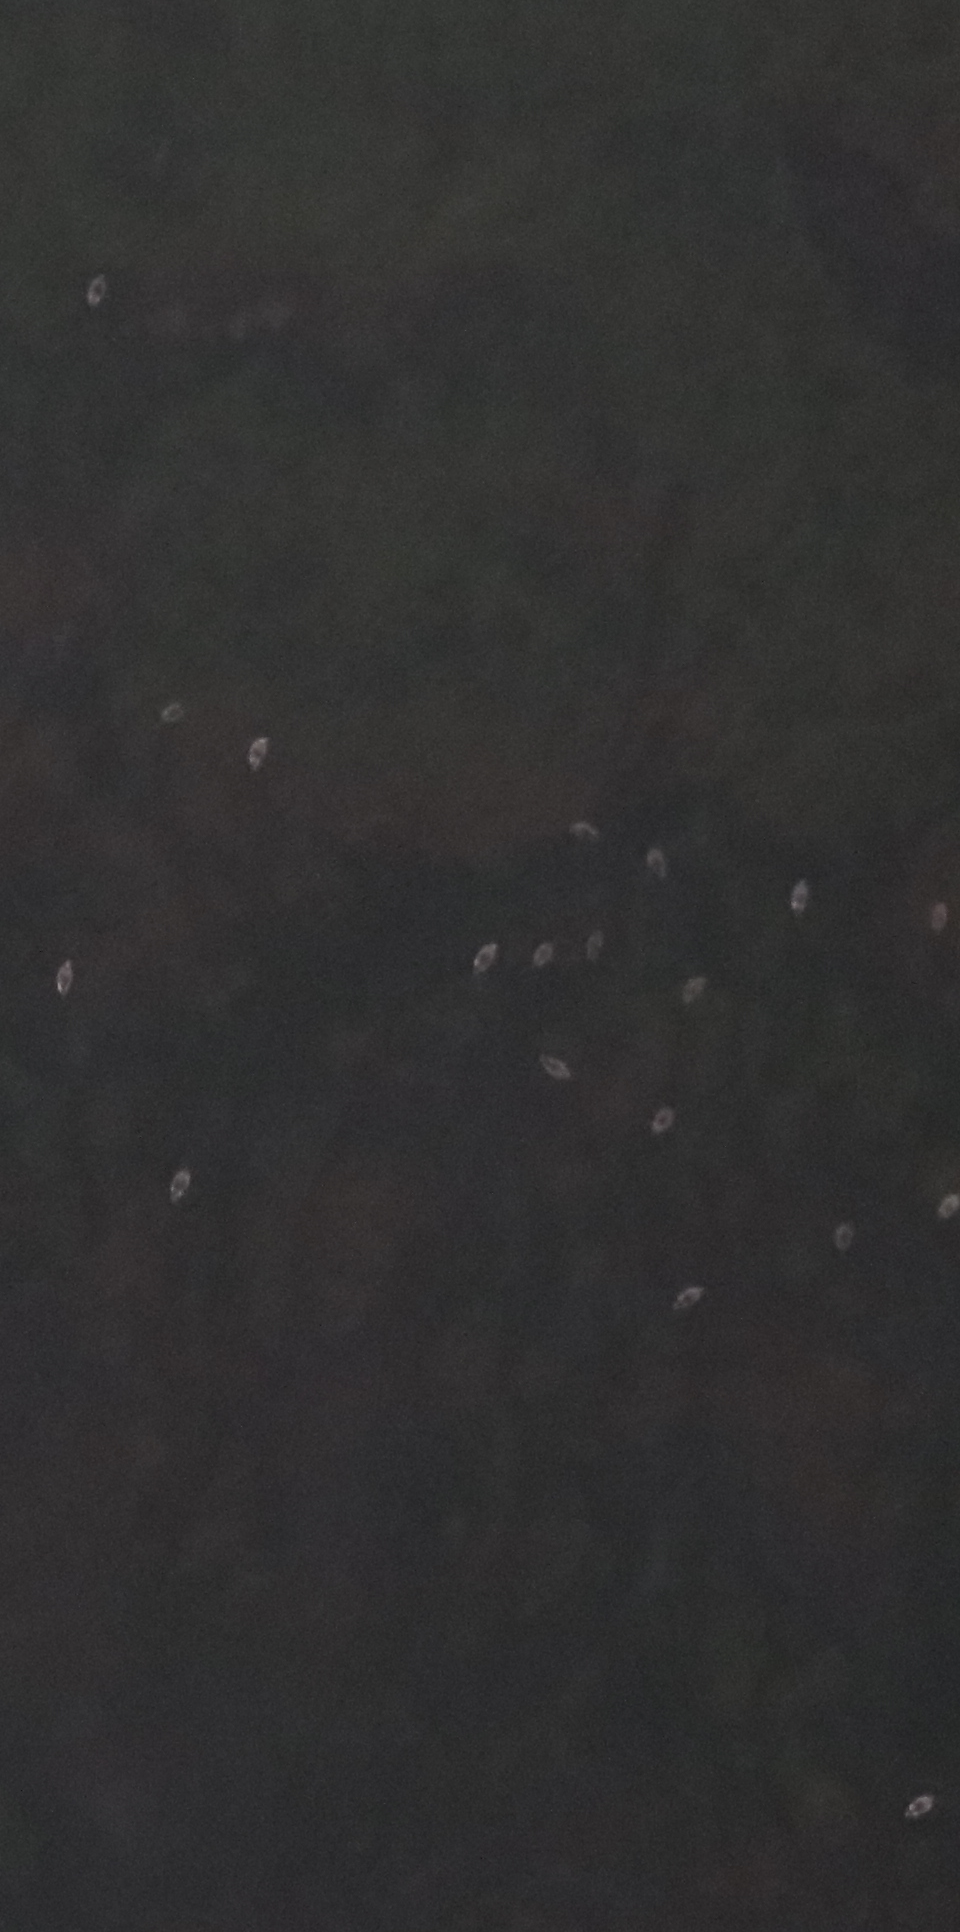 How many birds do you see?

19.